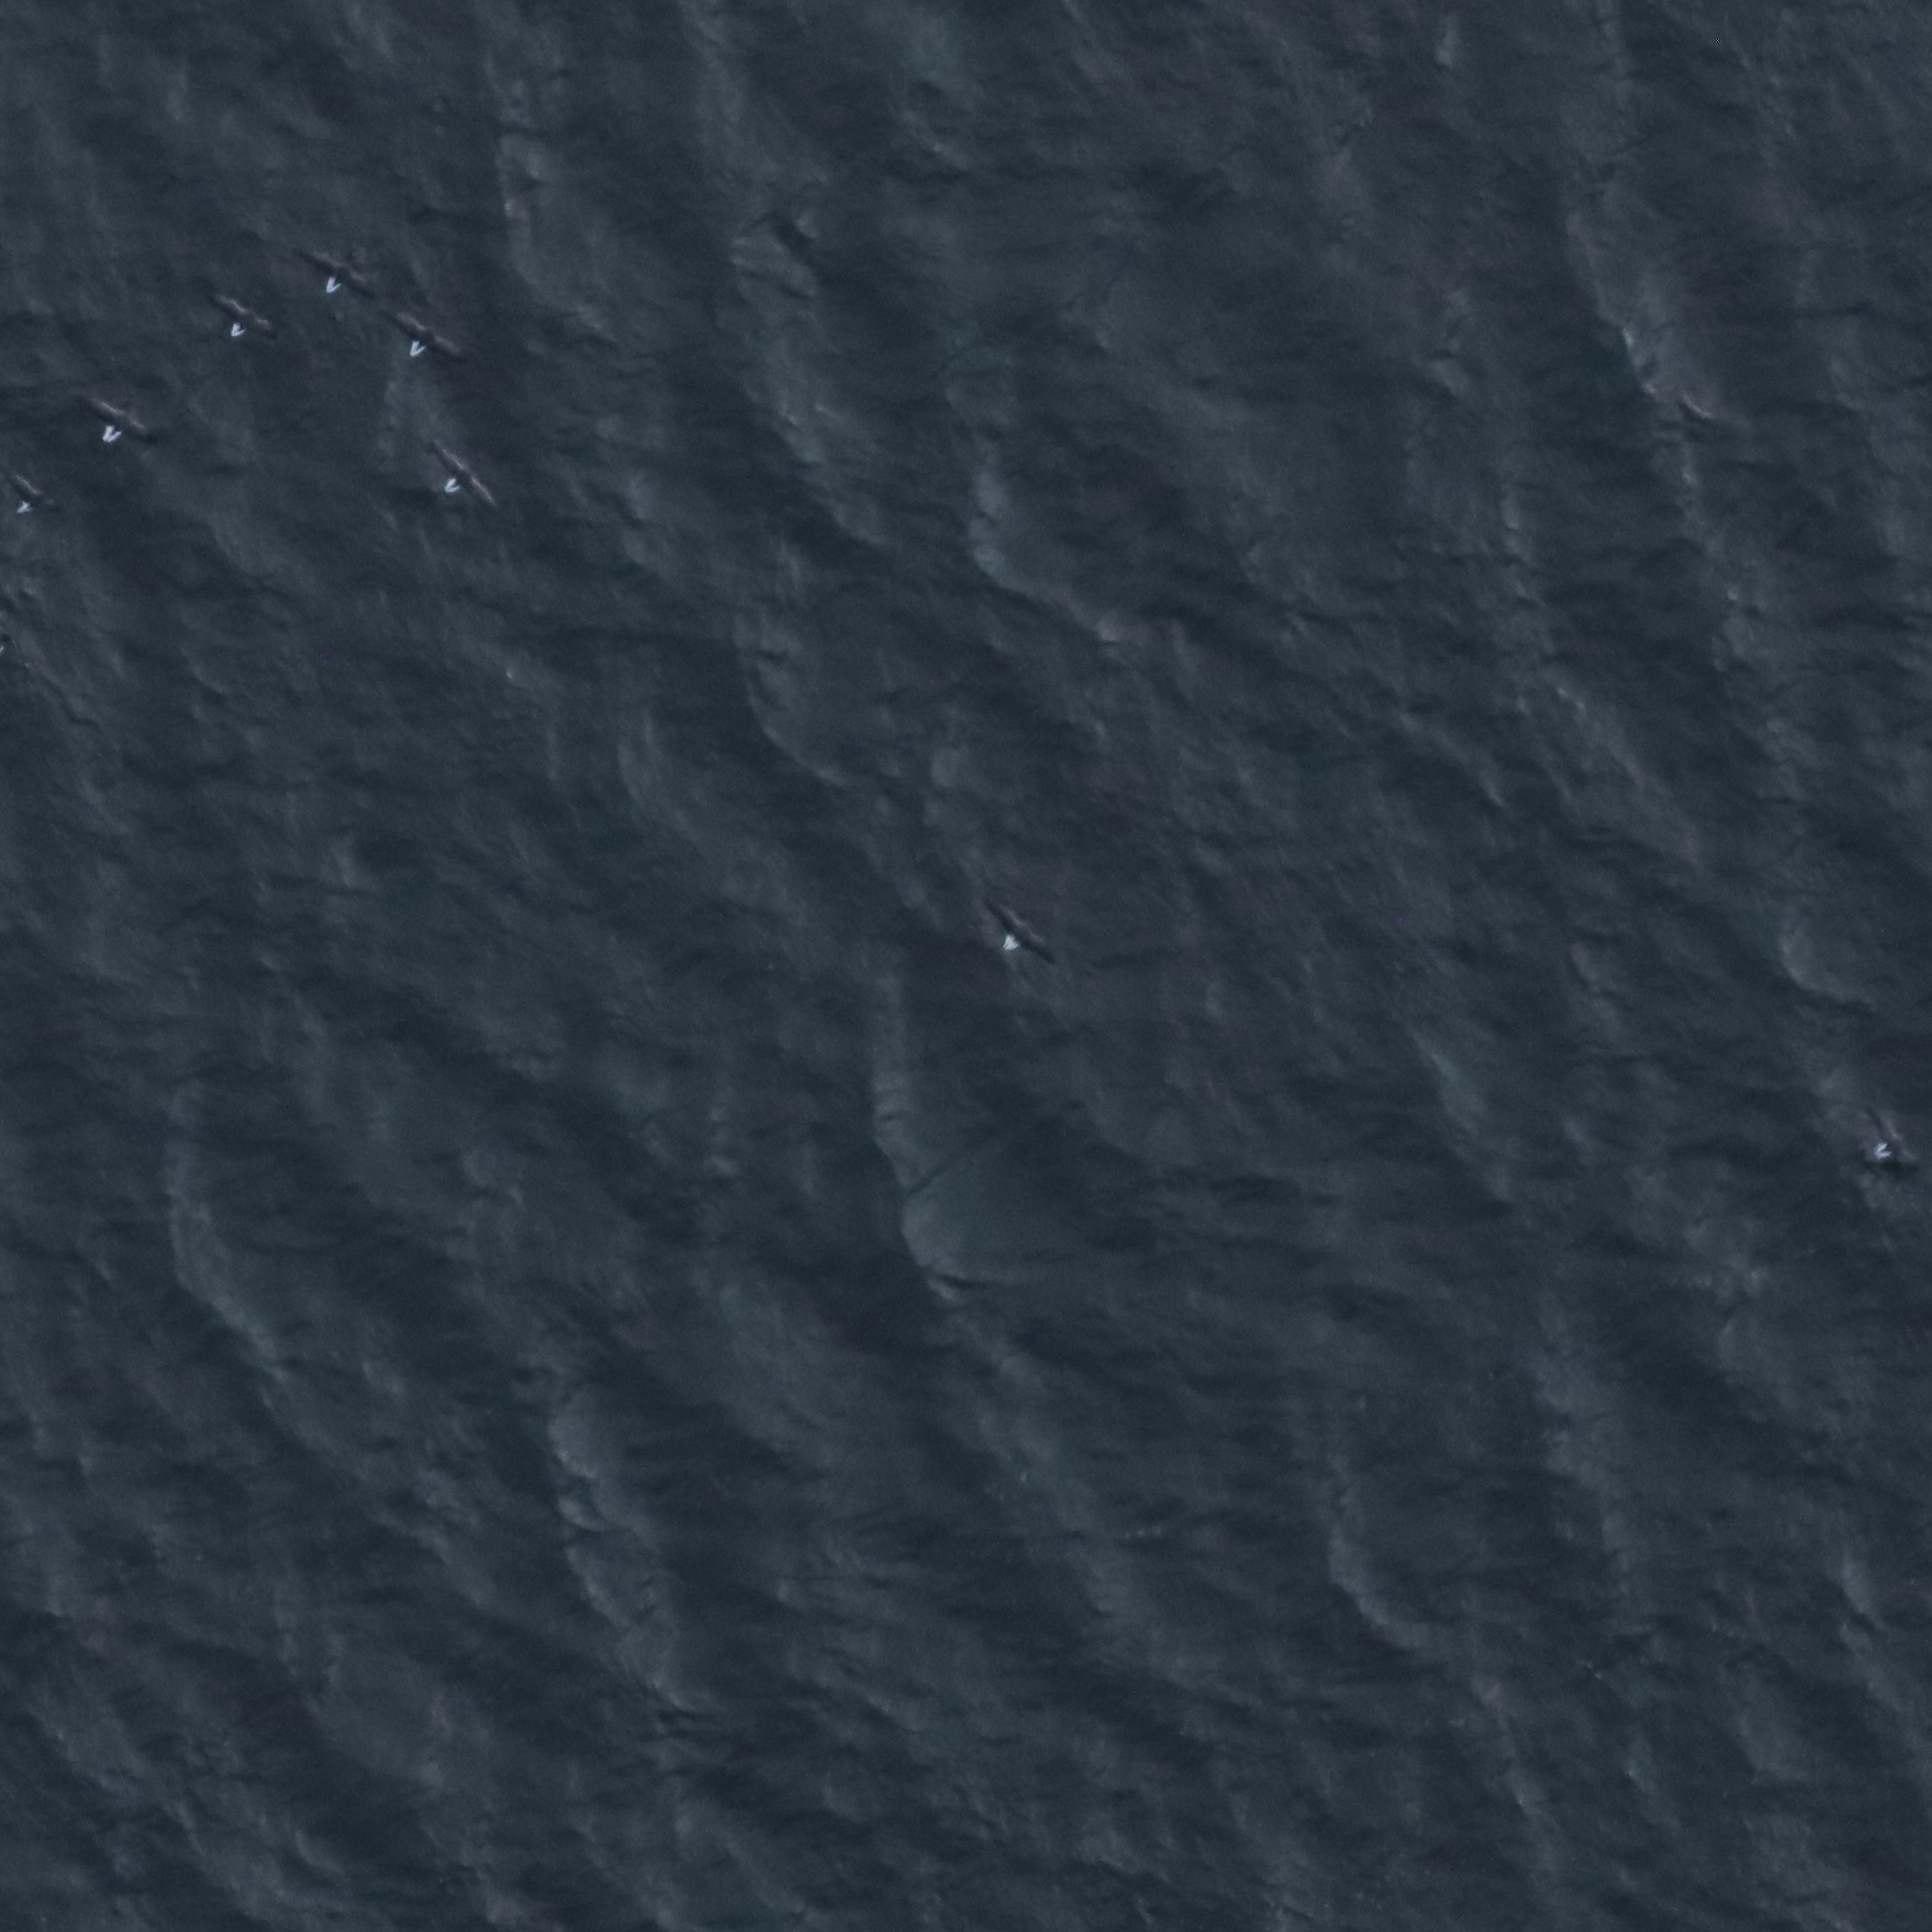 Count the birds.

8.